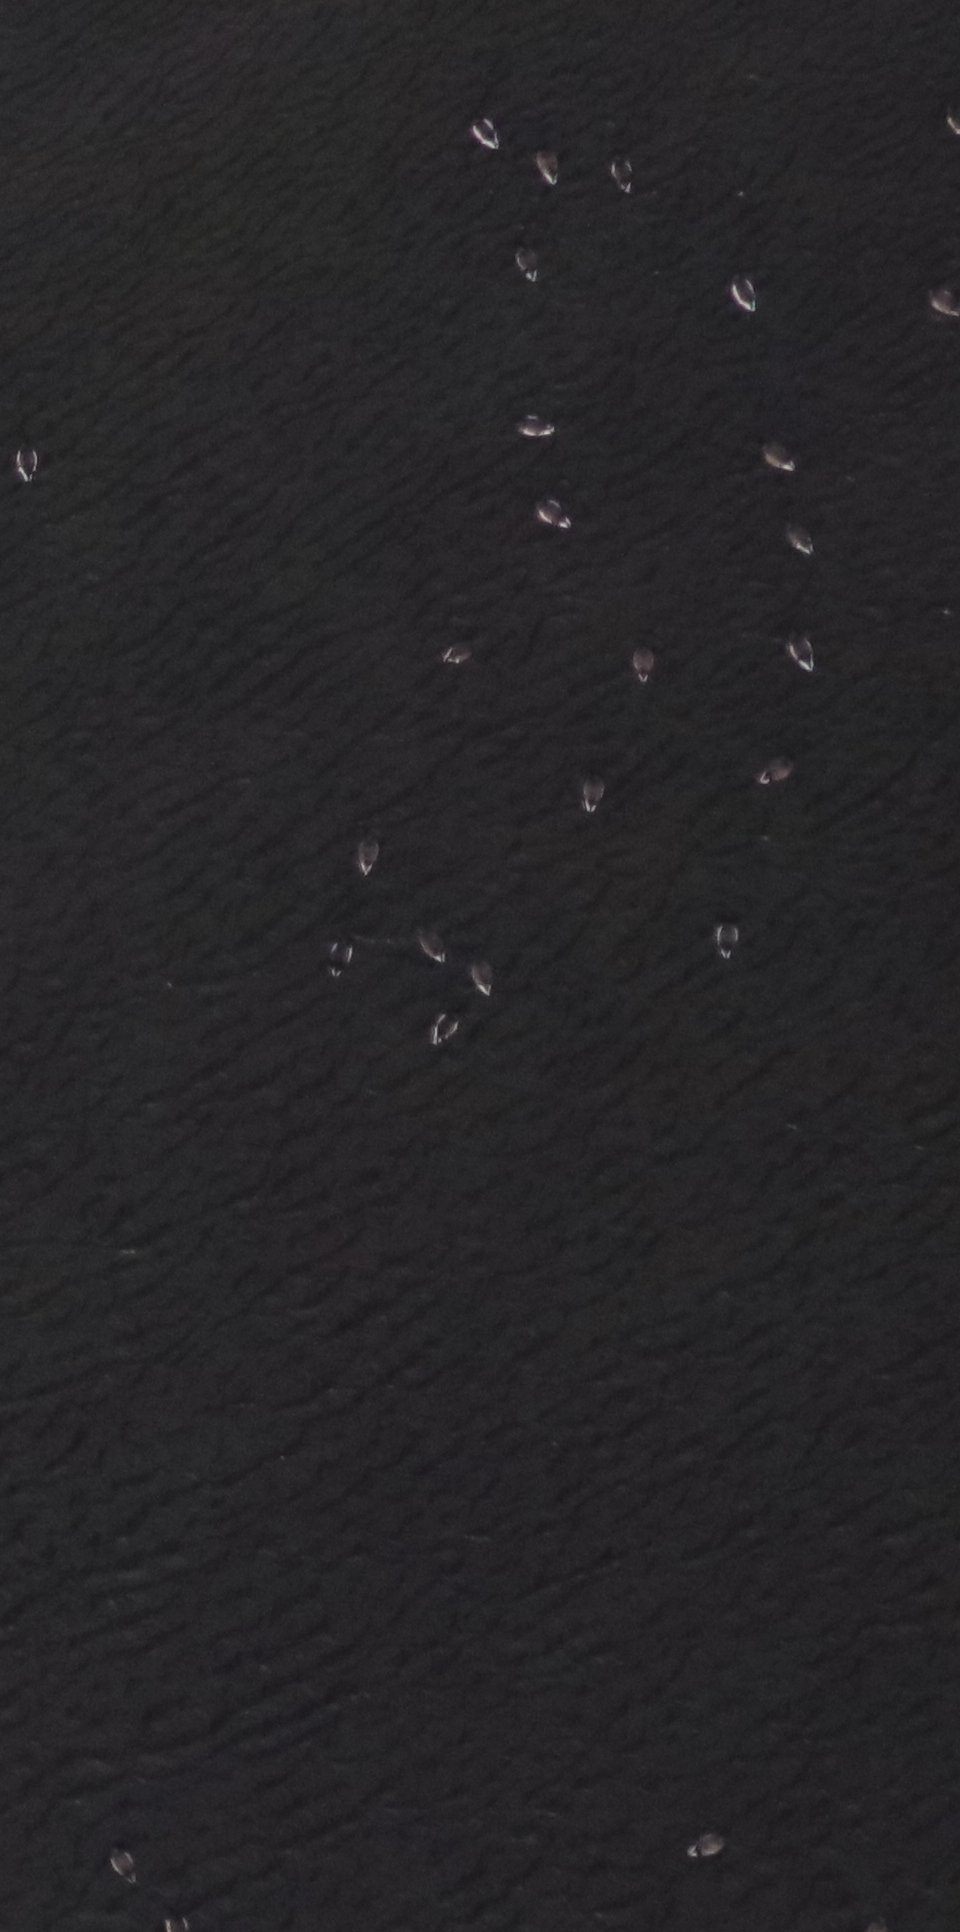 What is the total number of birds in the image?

25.